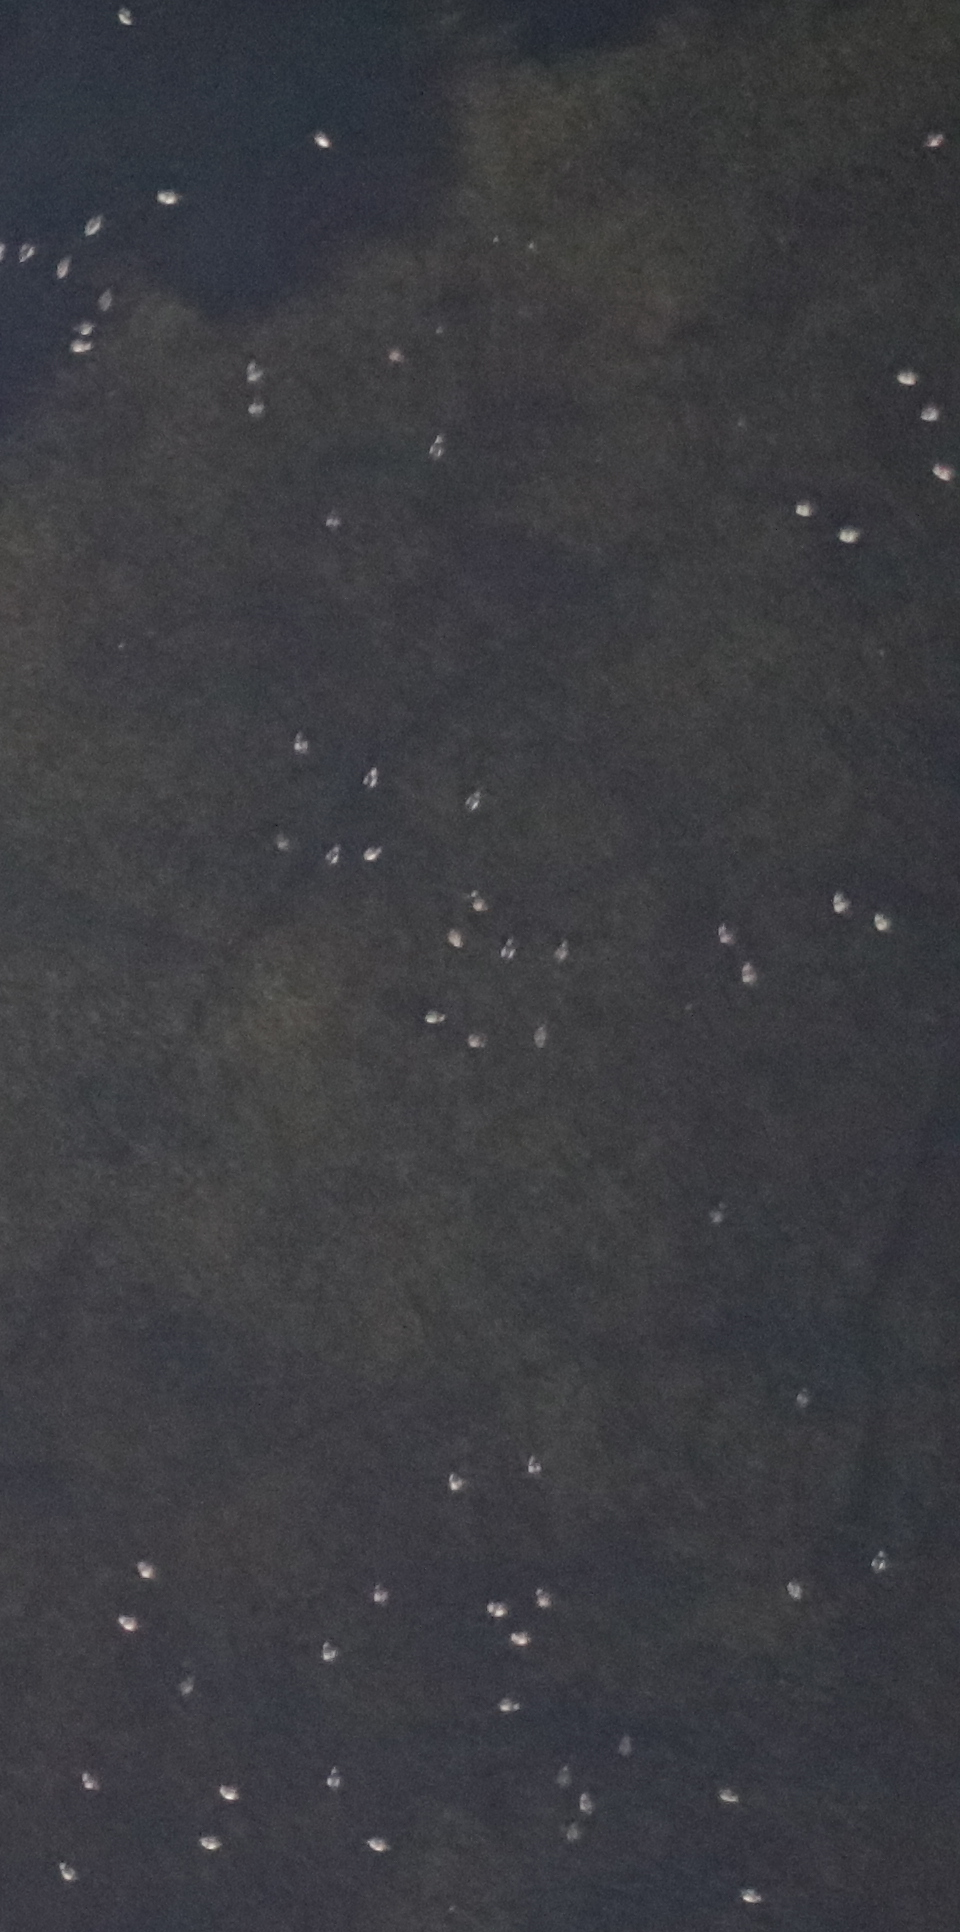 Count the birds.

63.